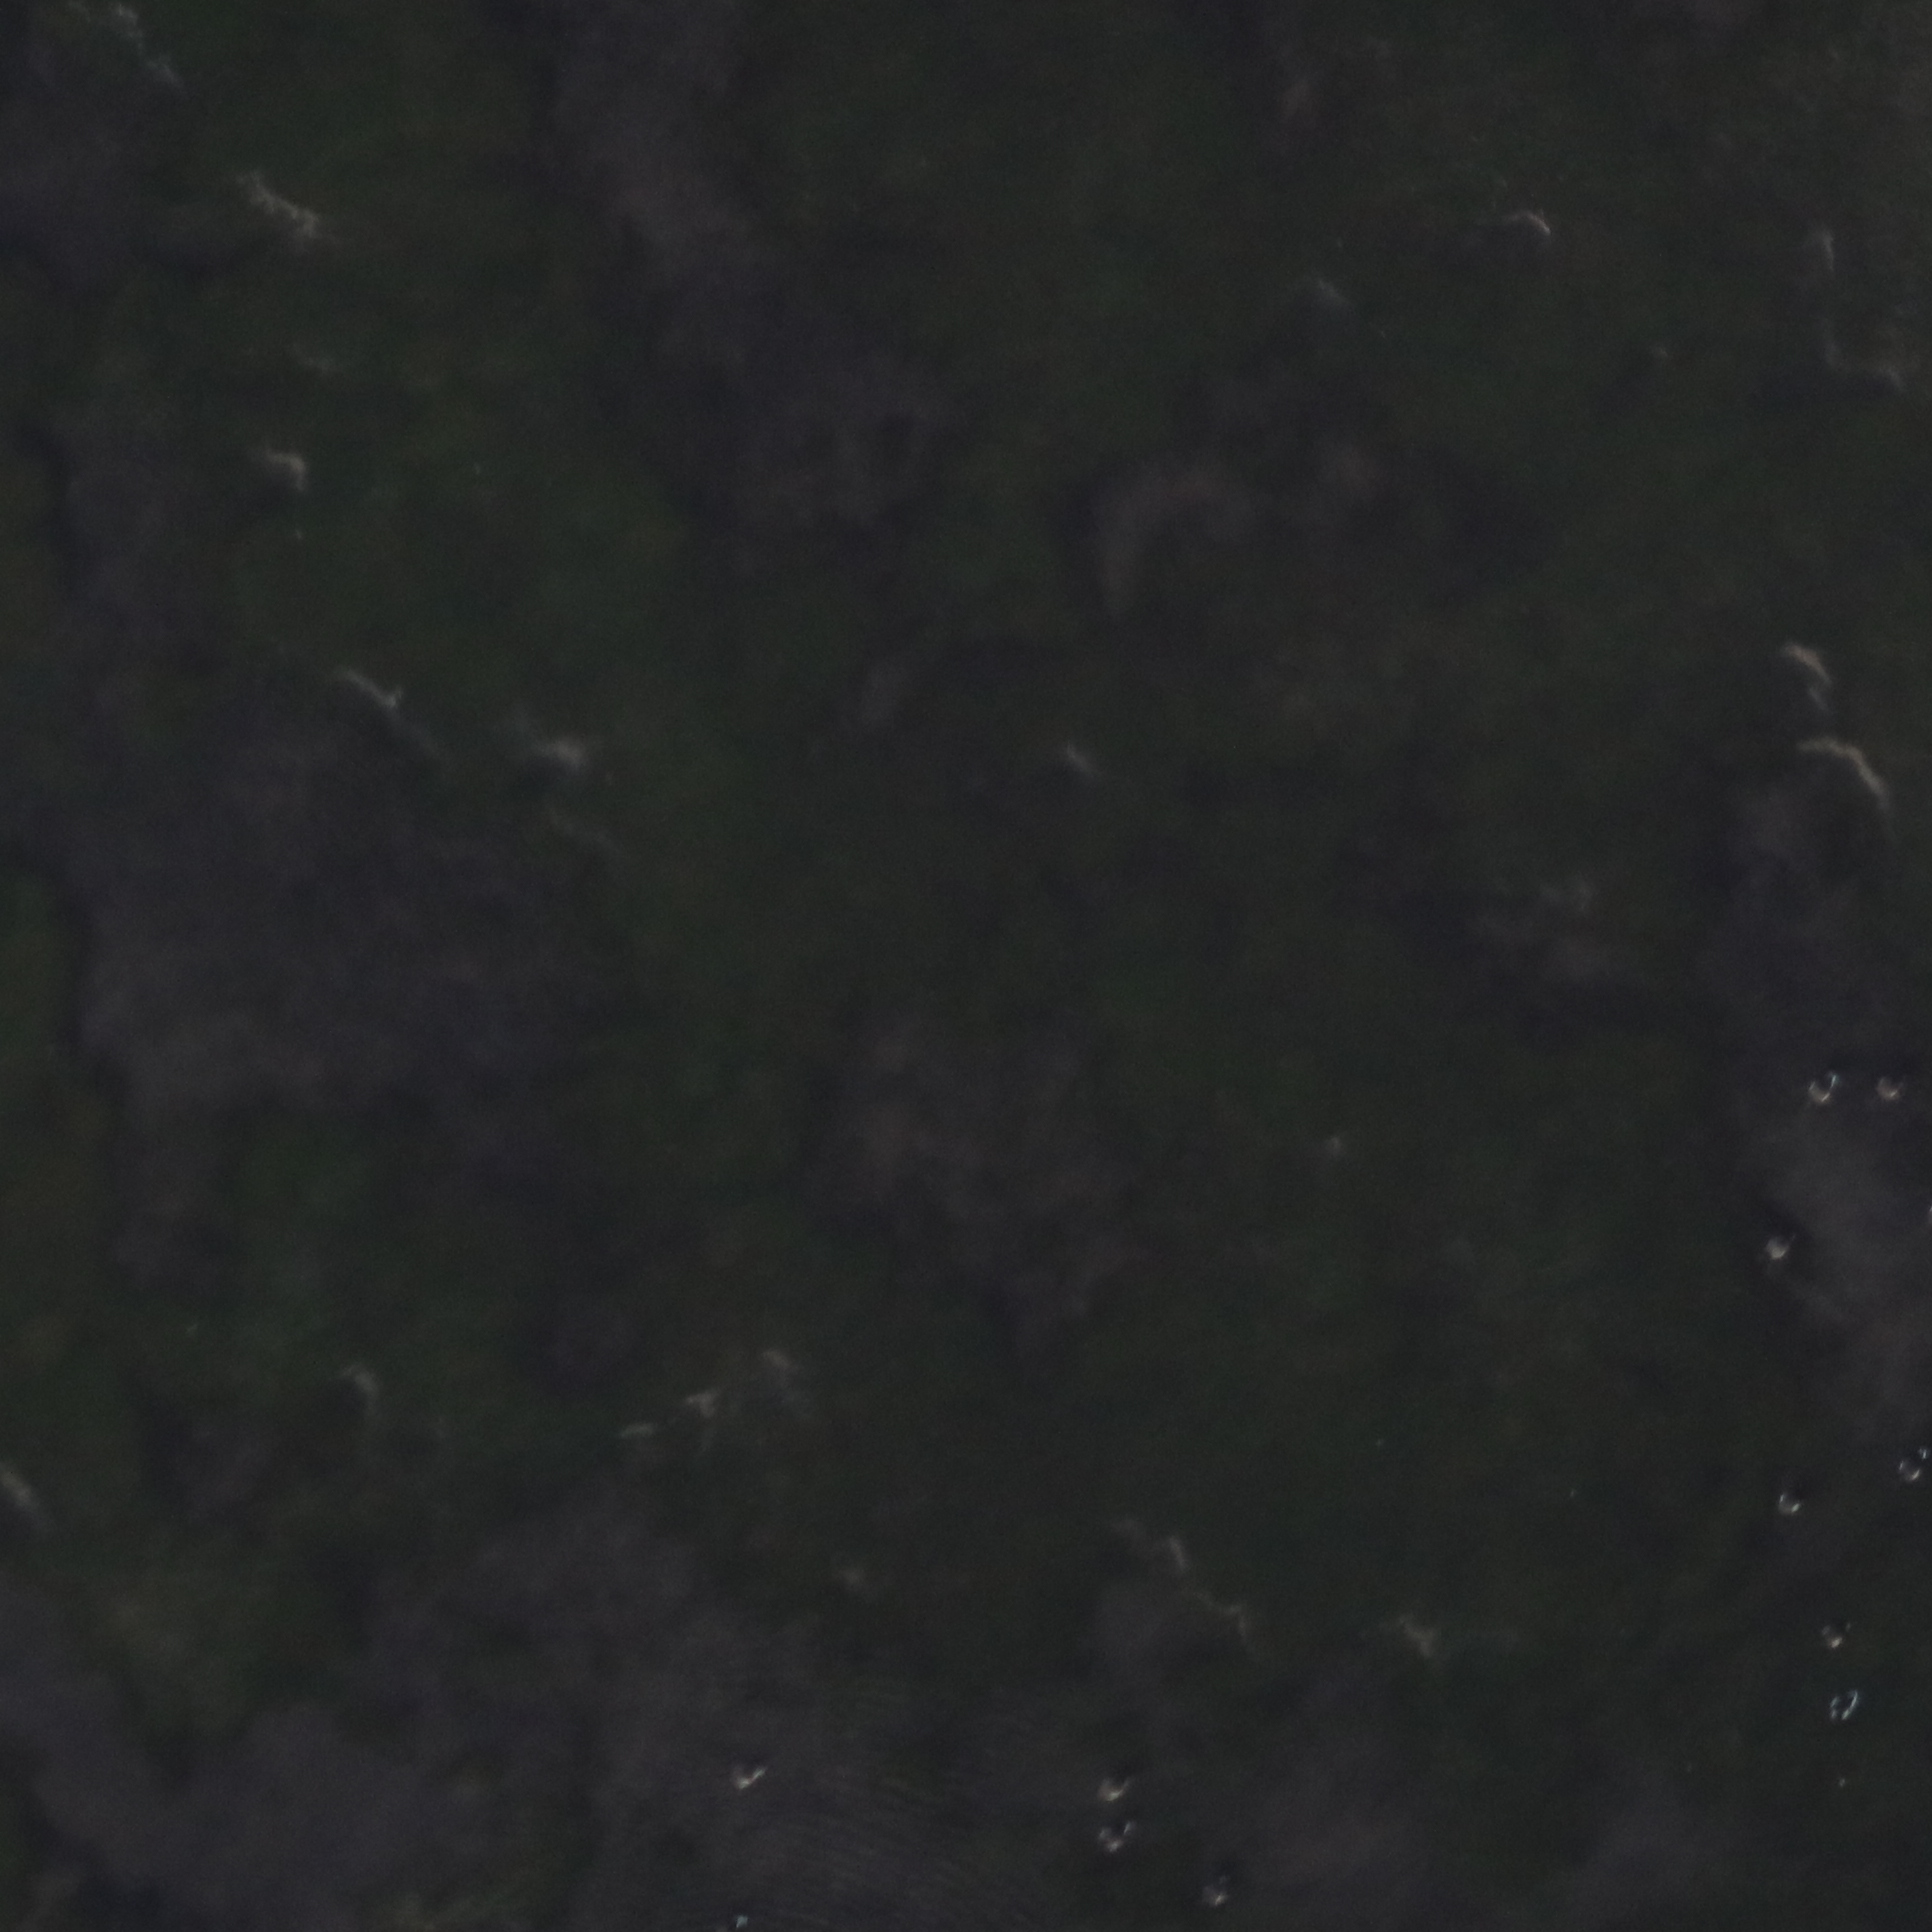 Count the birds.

11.